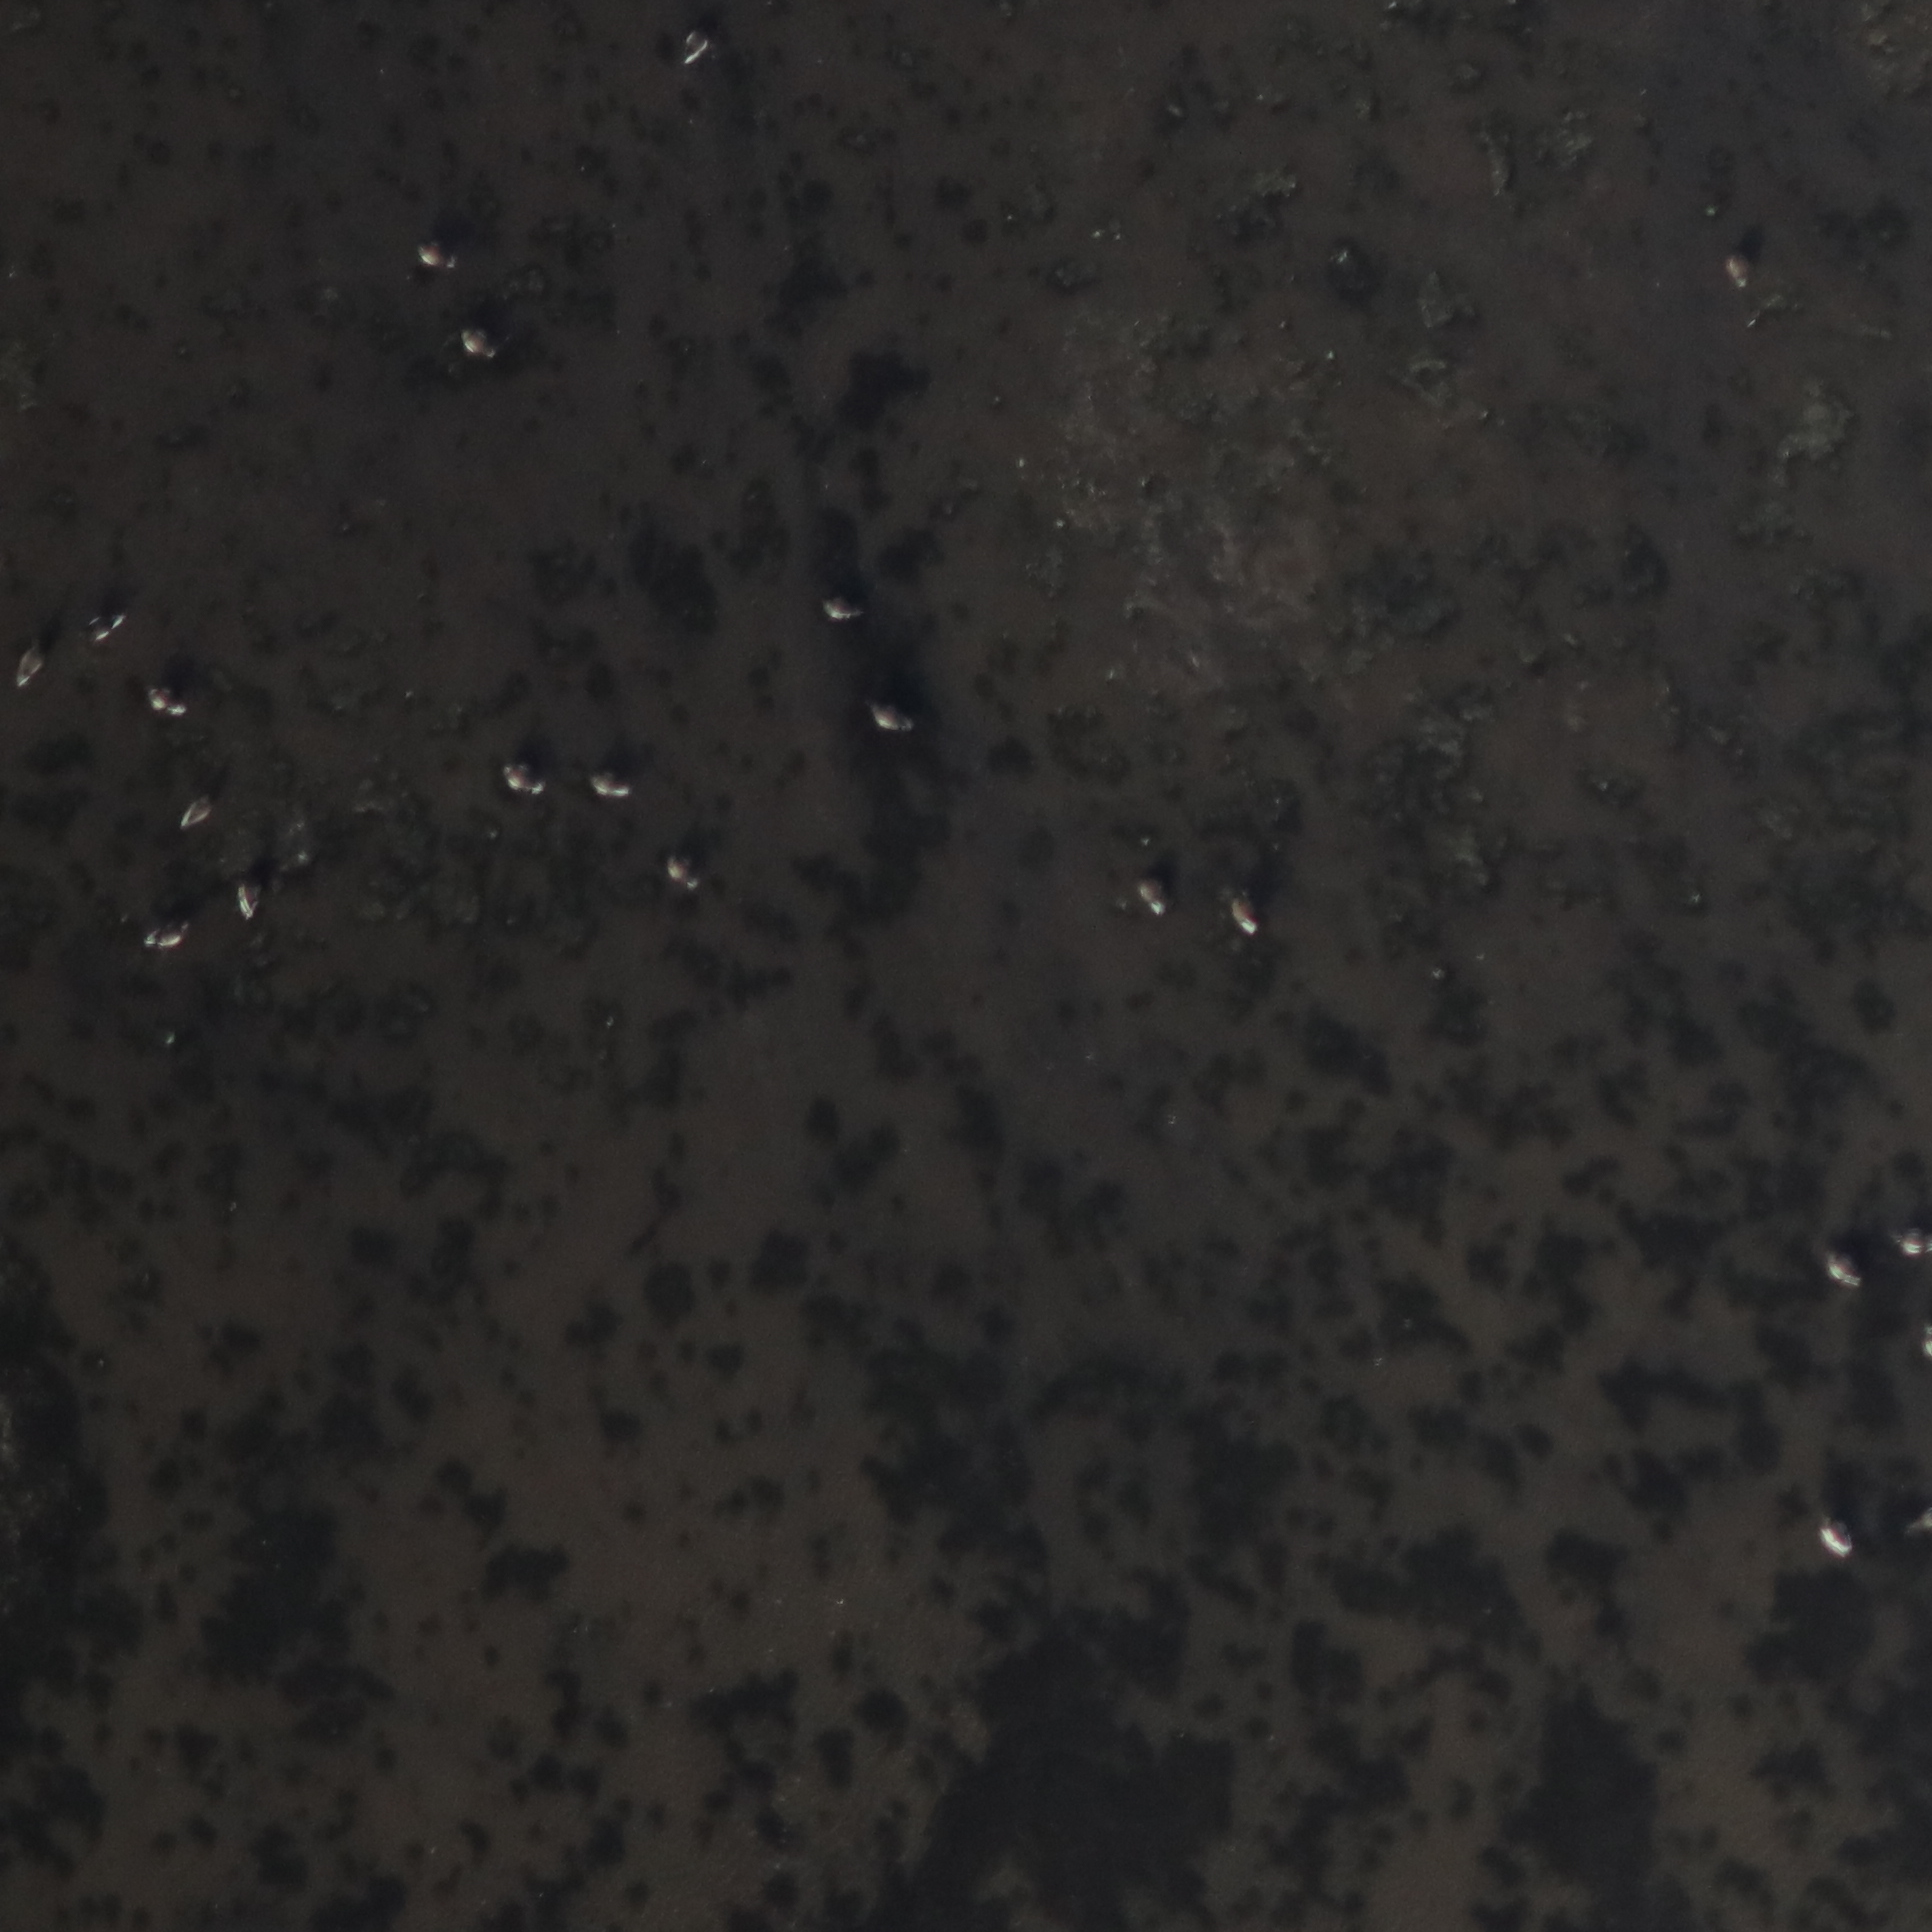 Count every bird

20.